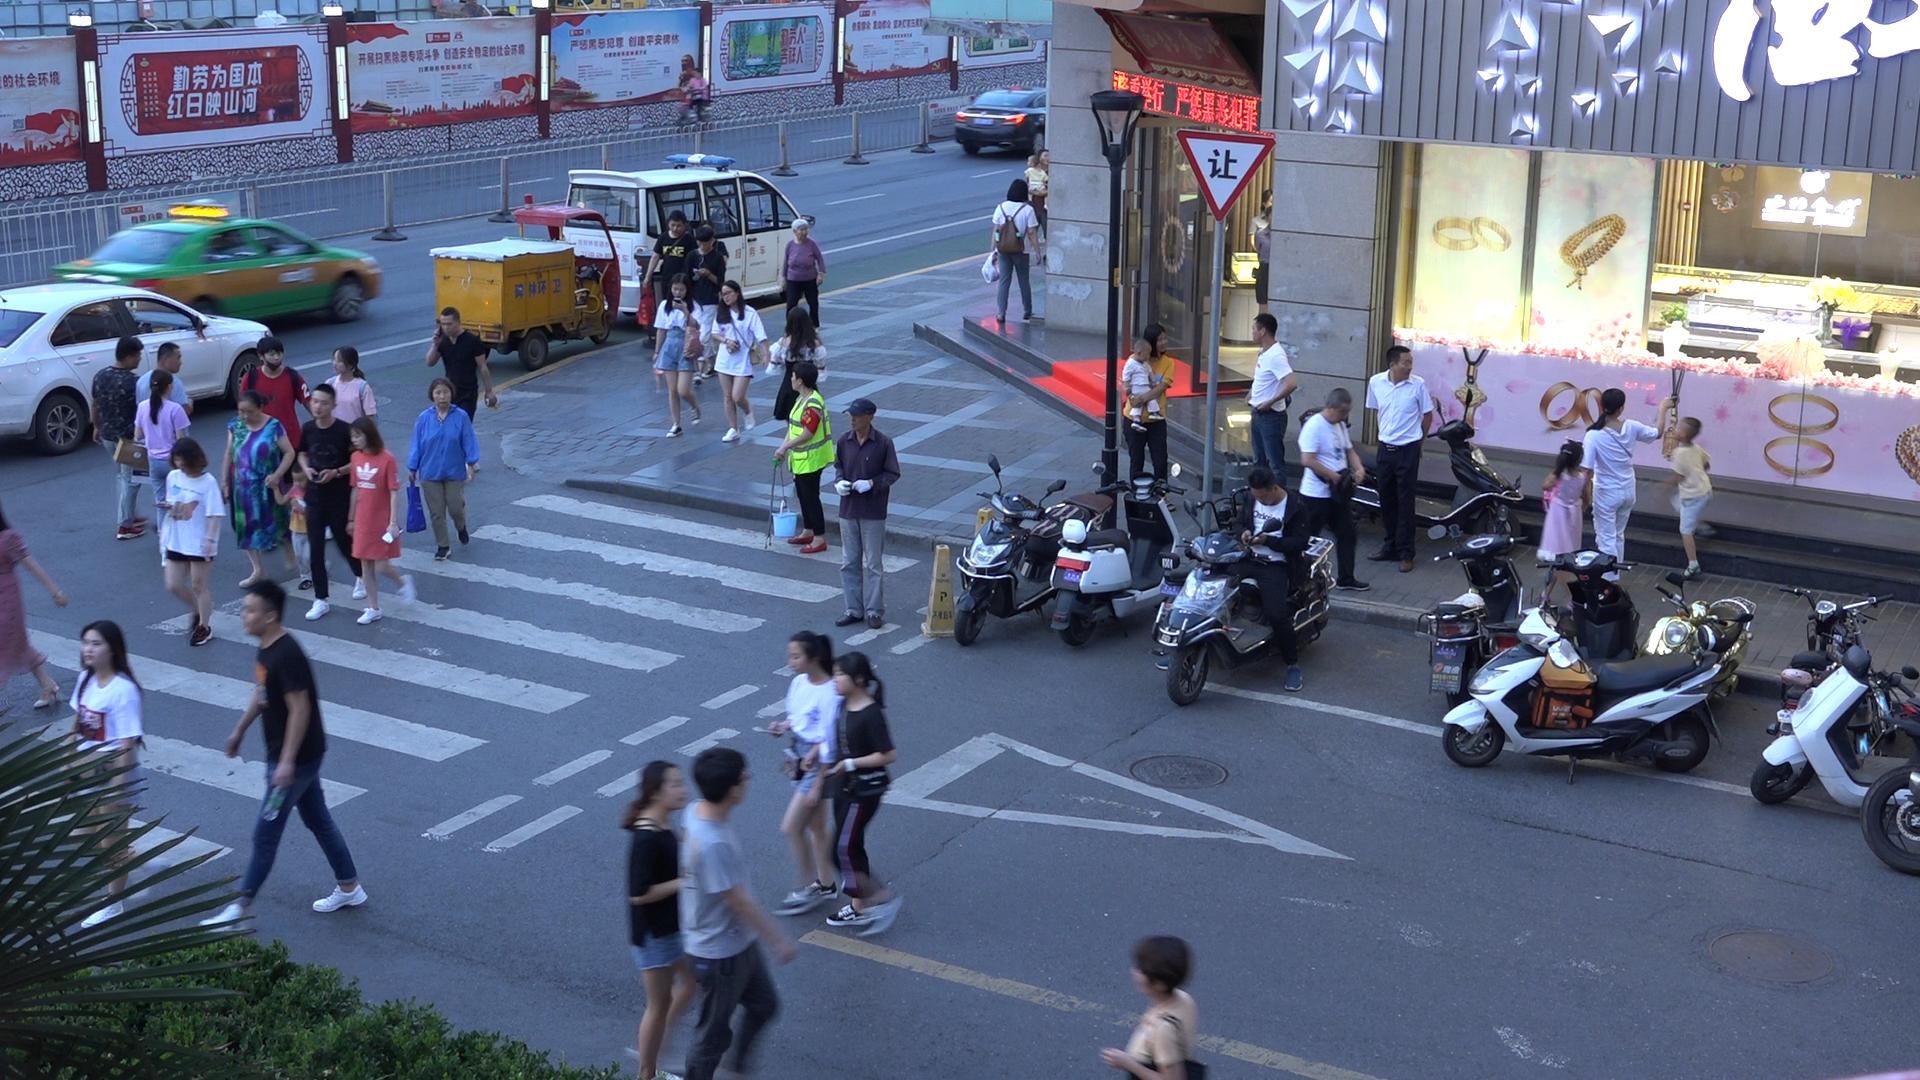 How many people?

41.